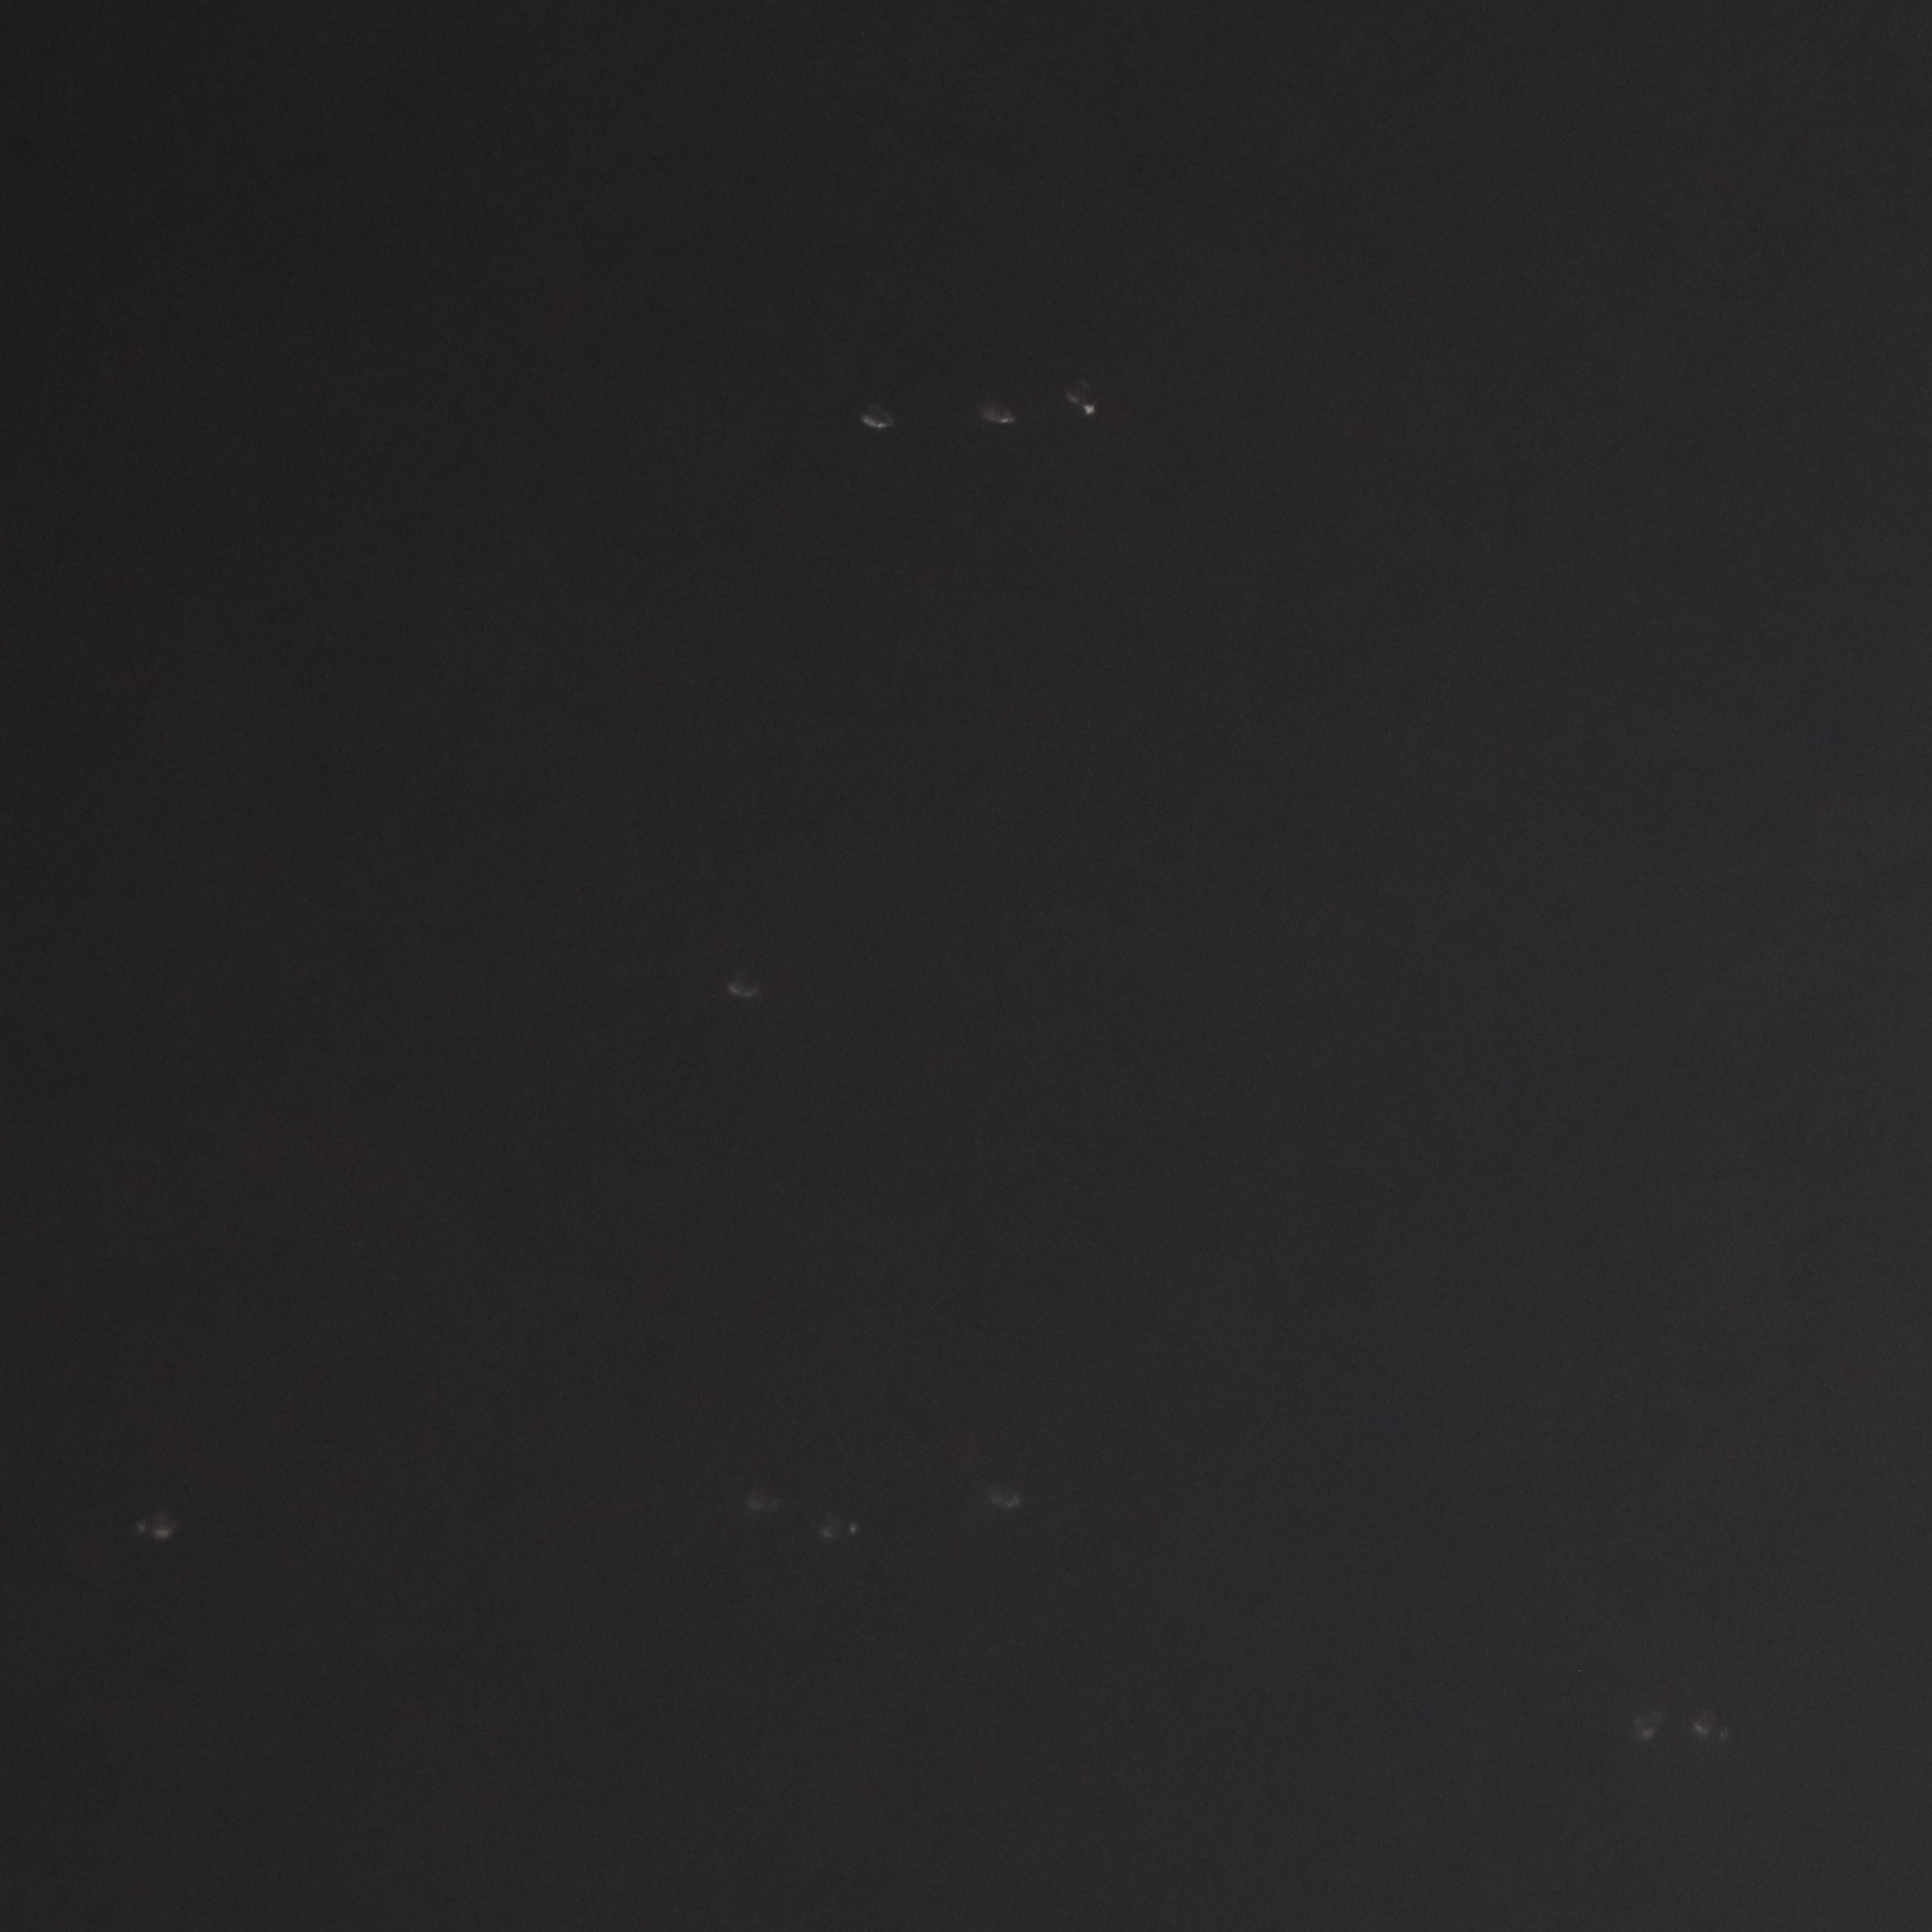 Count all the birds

10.